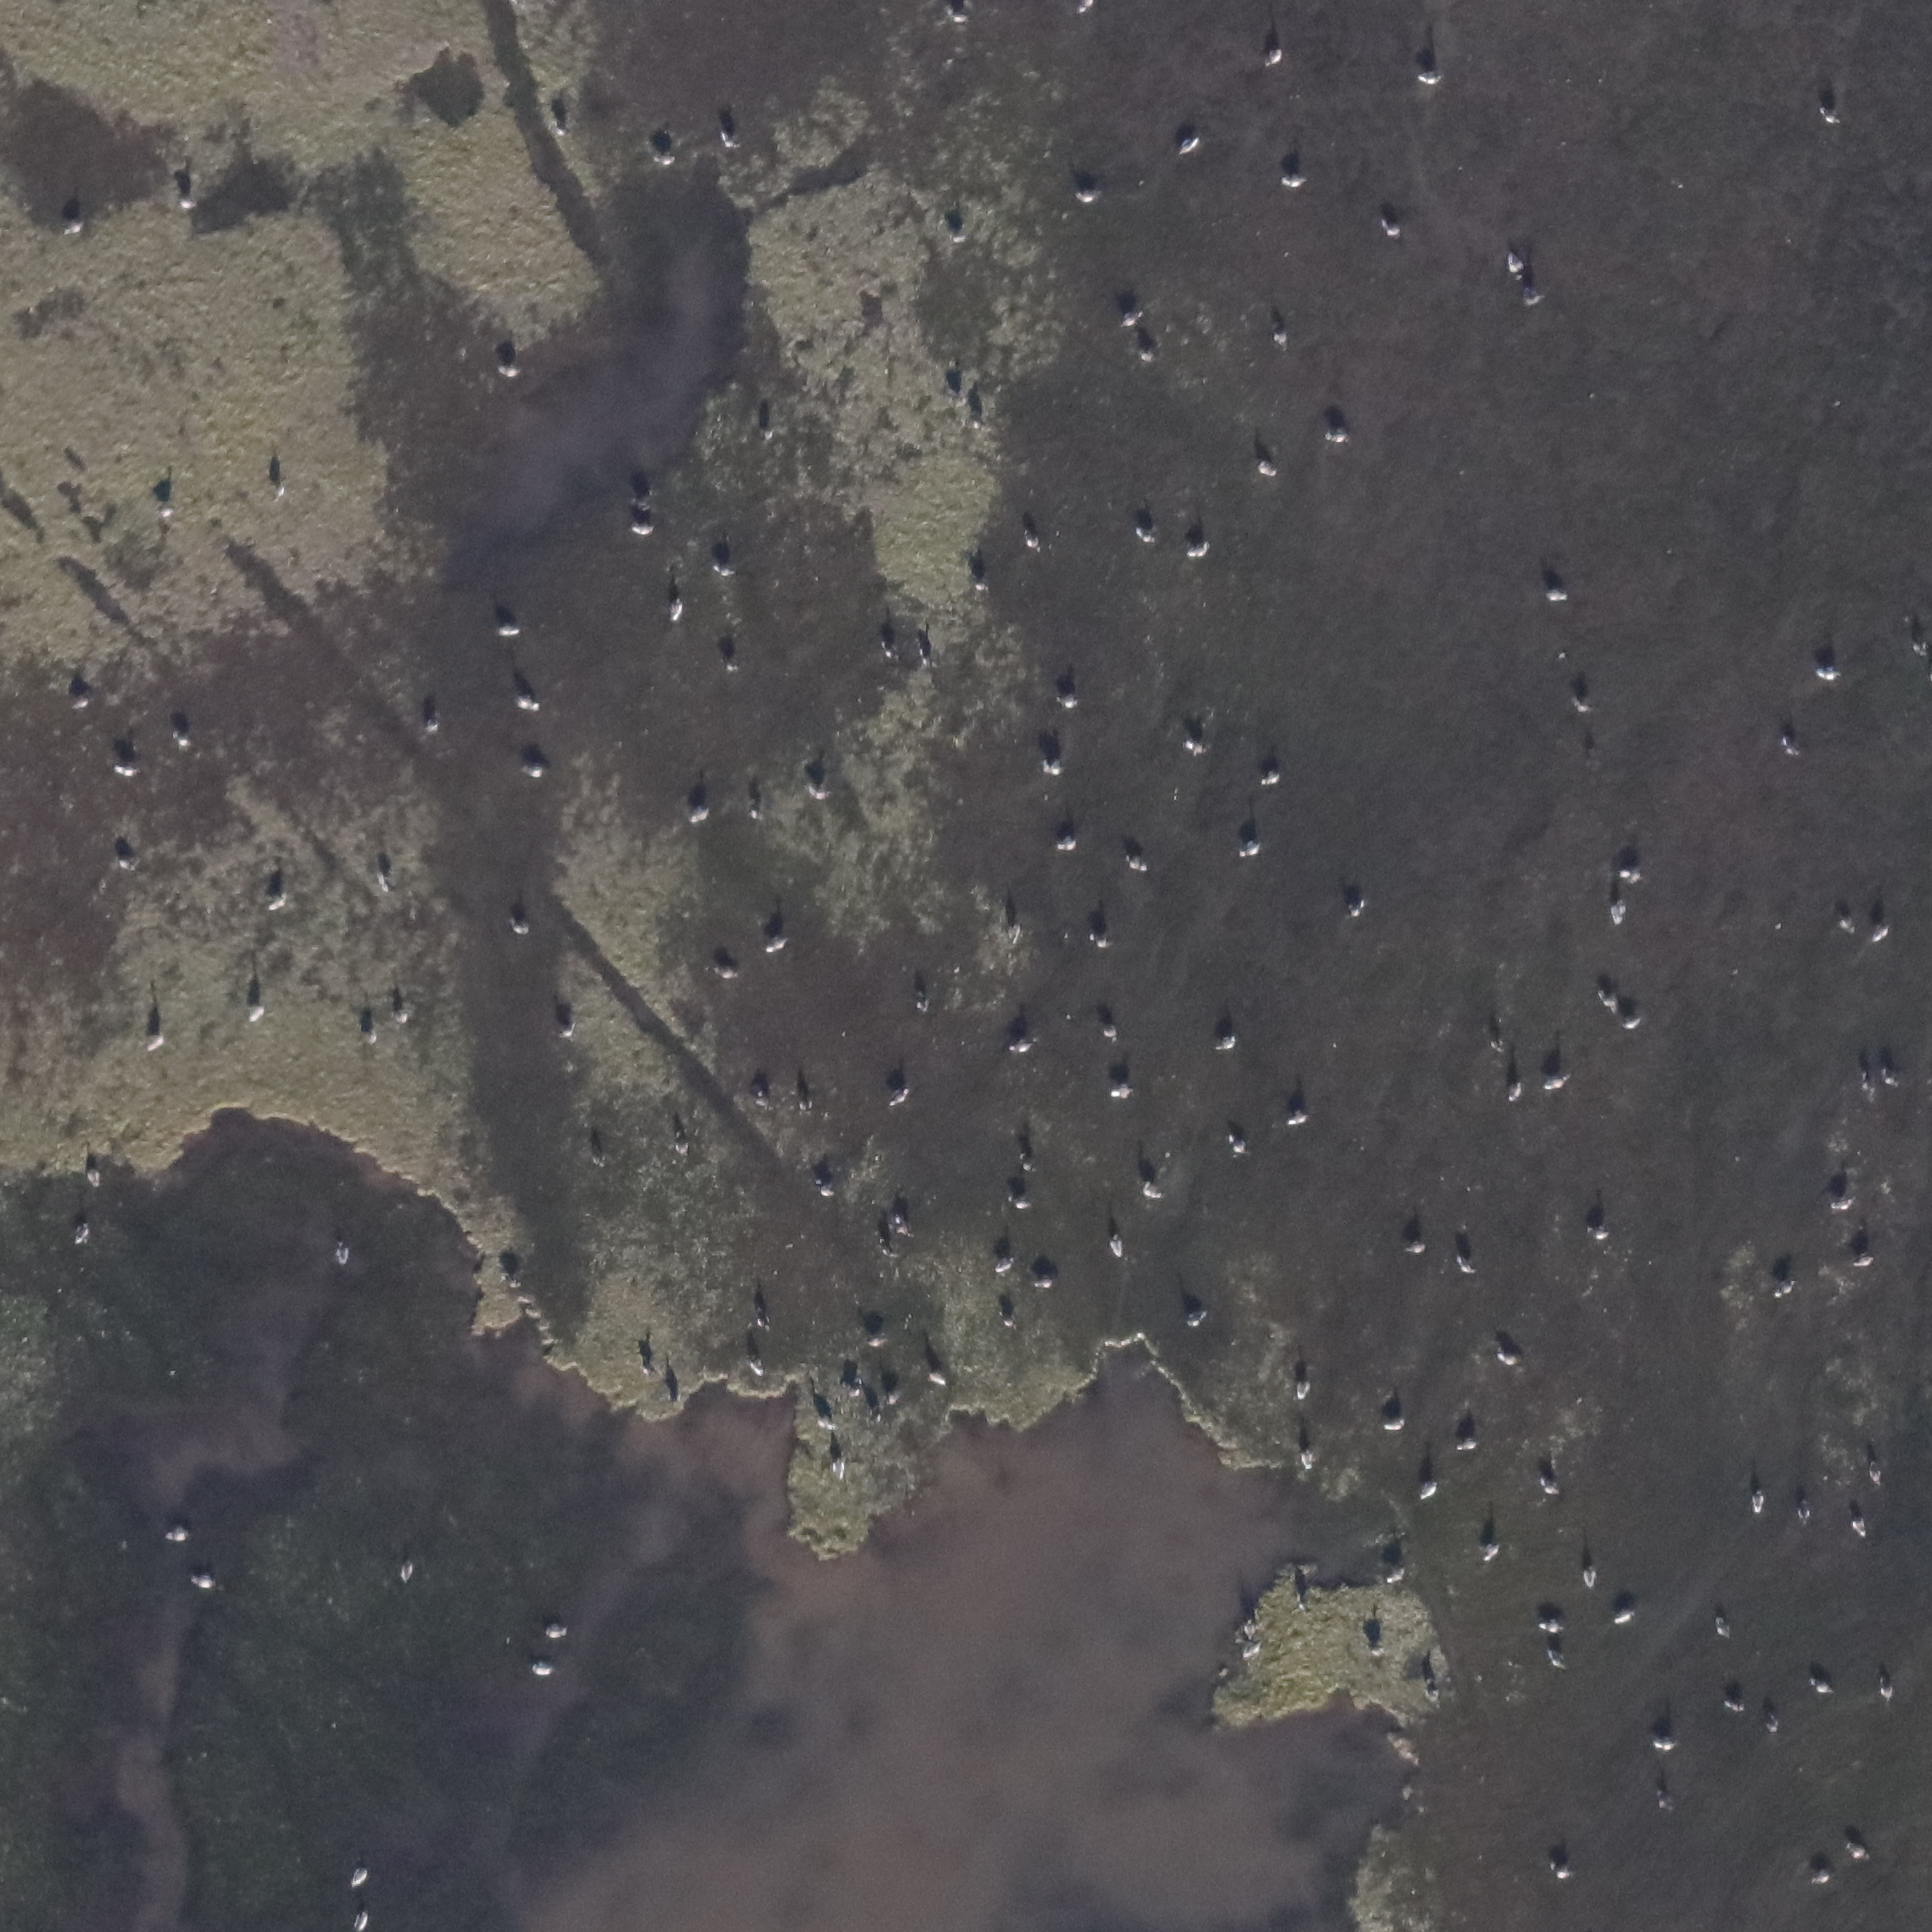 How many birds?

166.